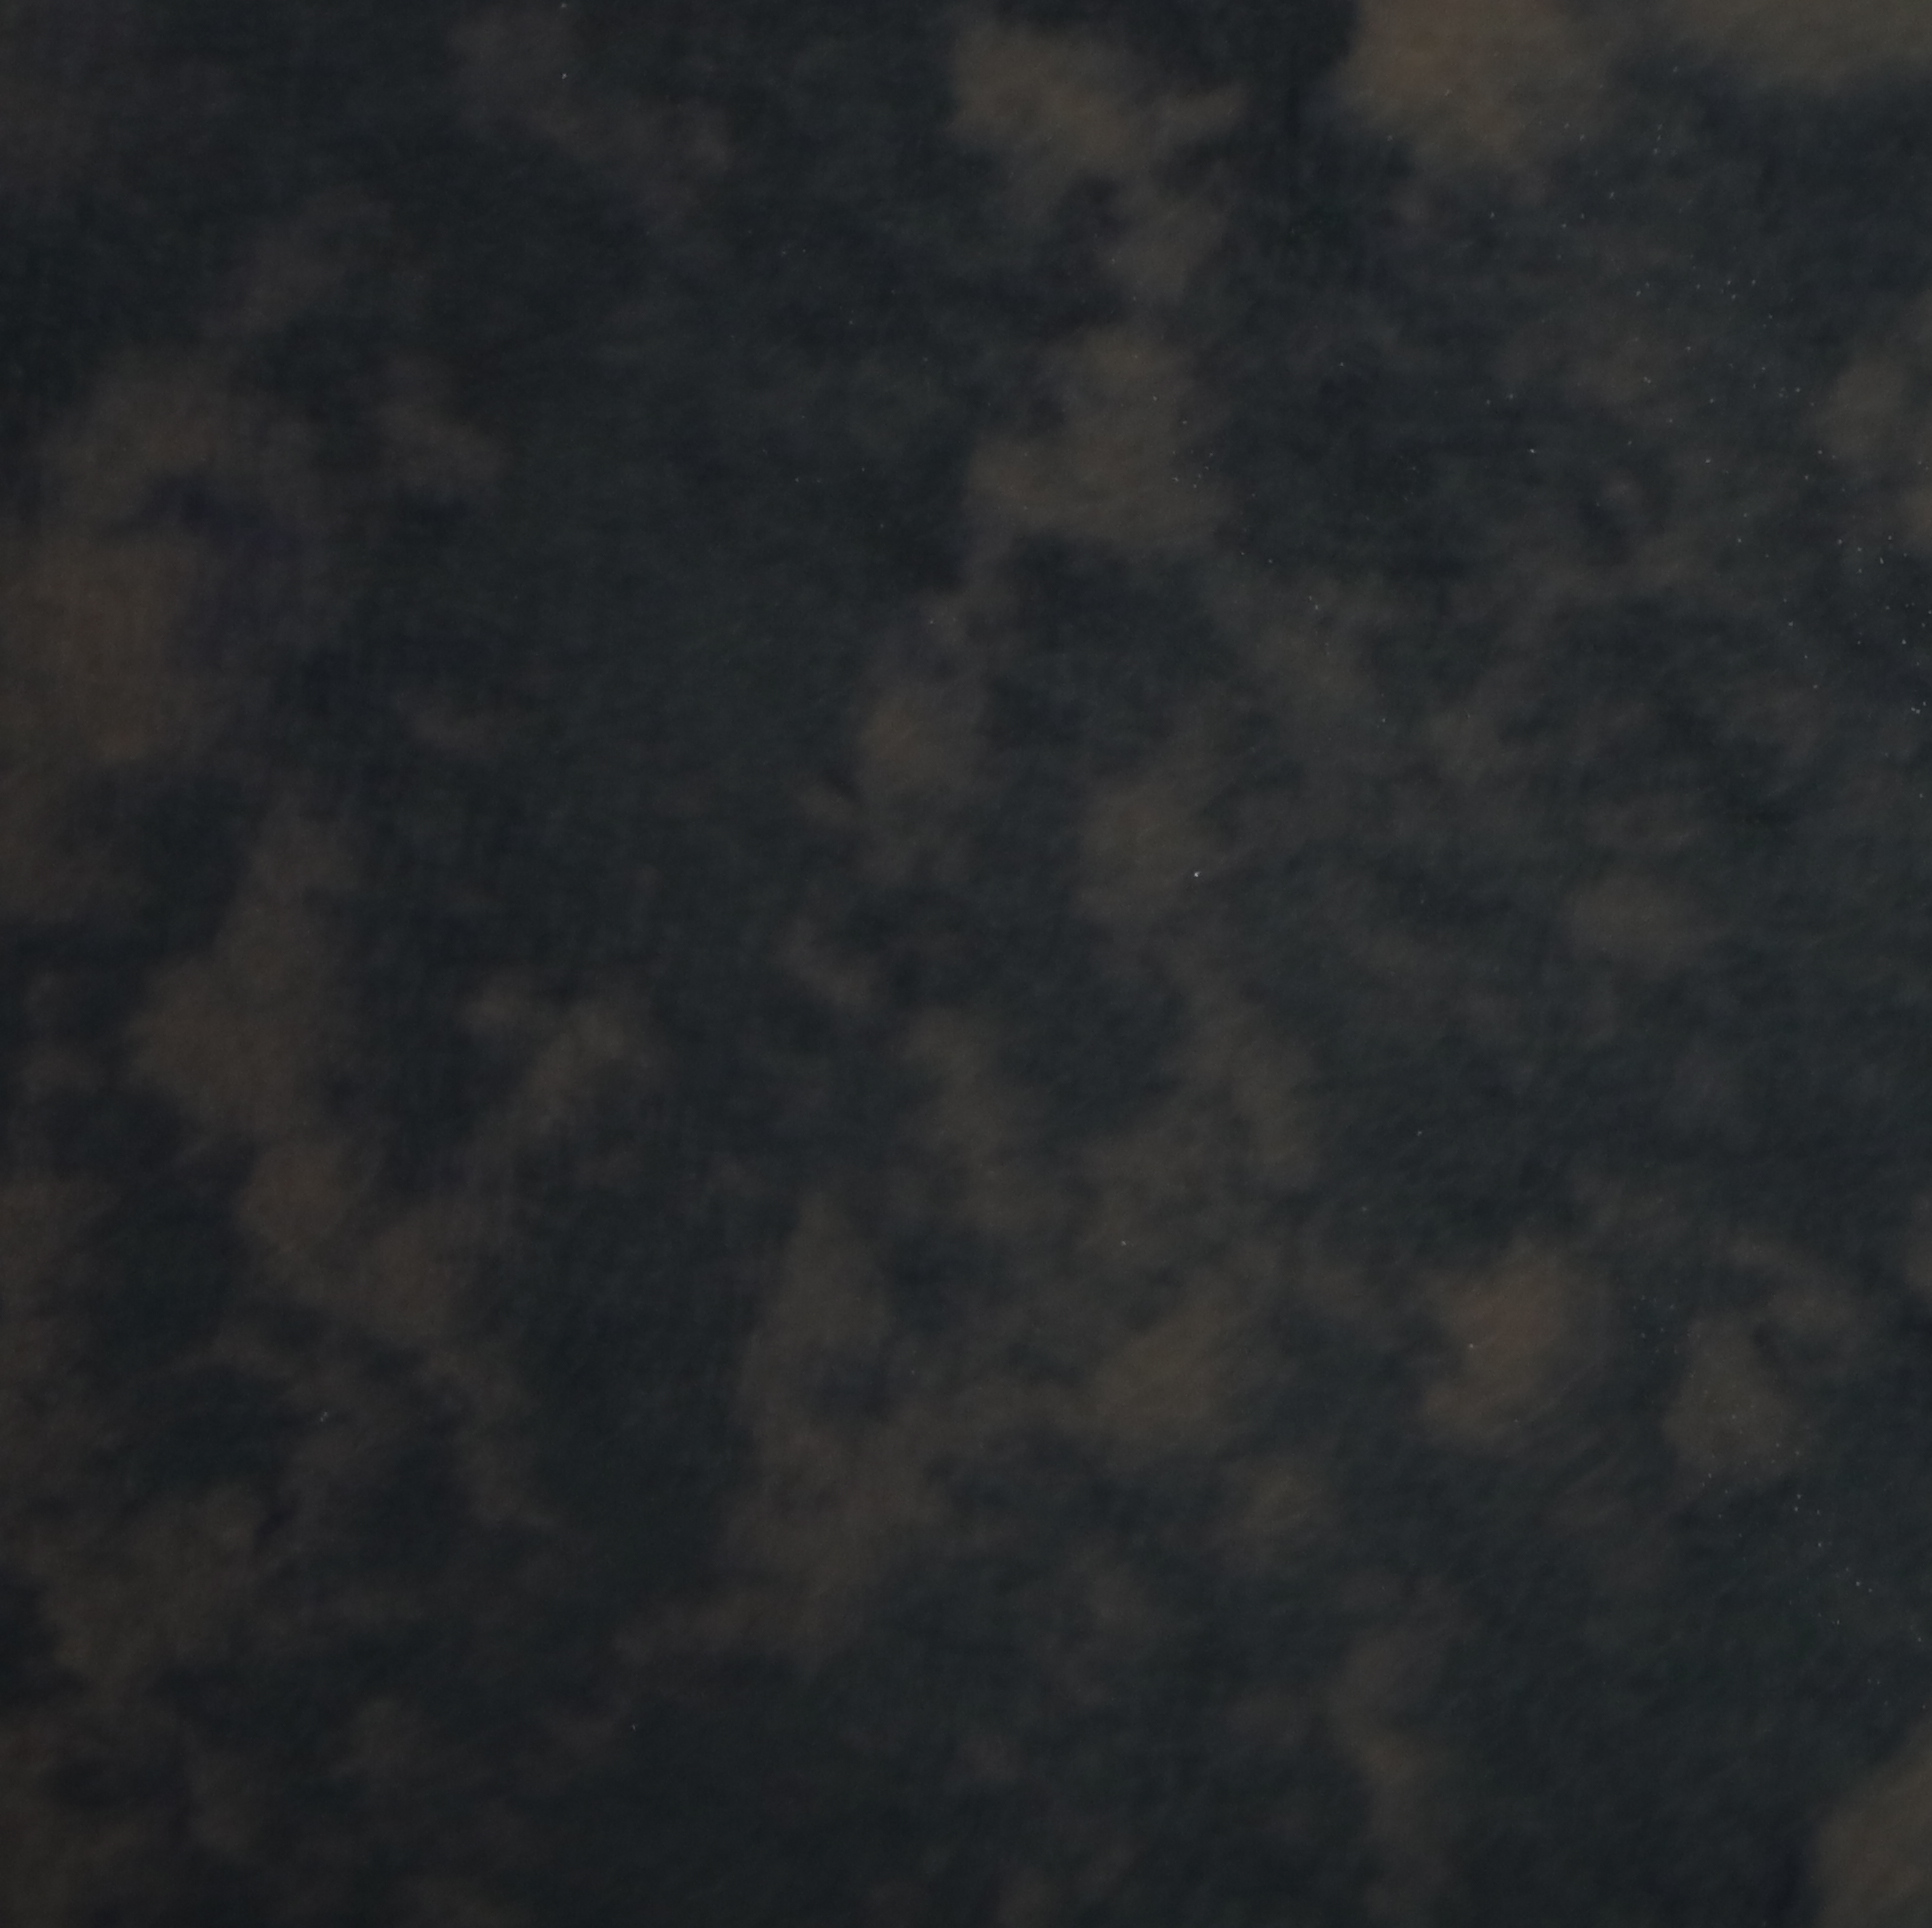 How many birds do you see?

0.